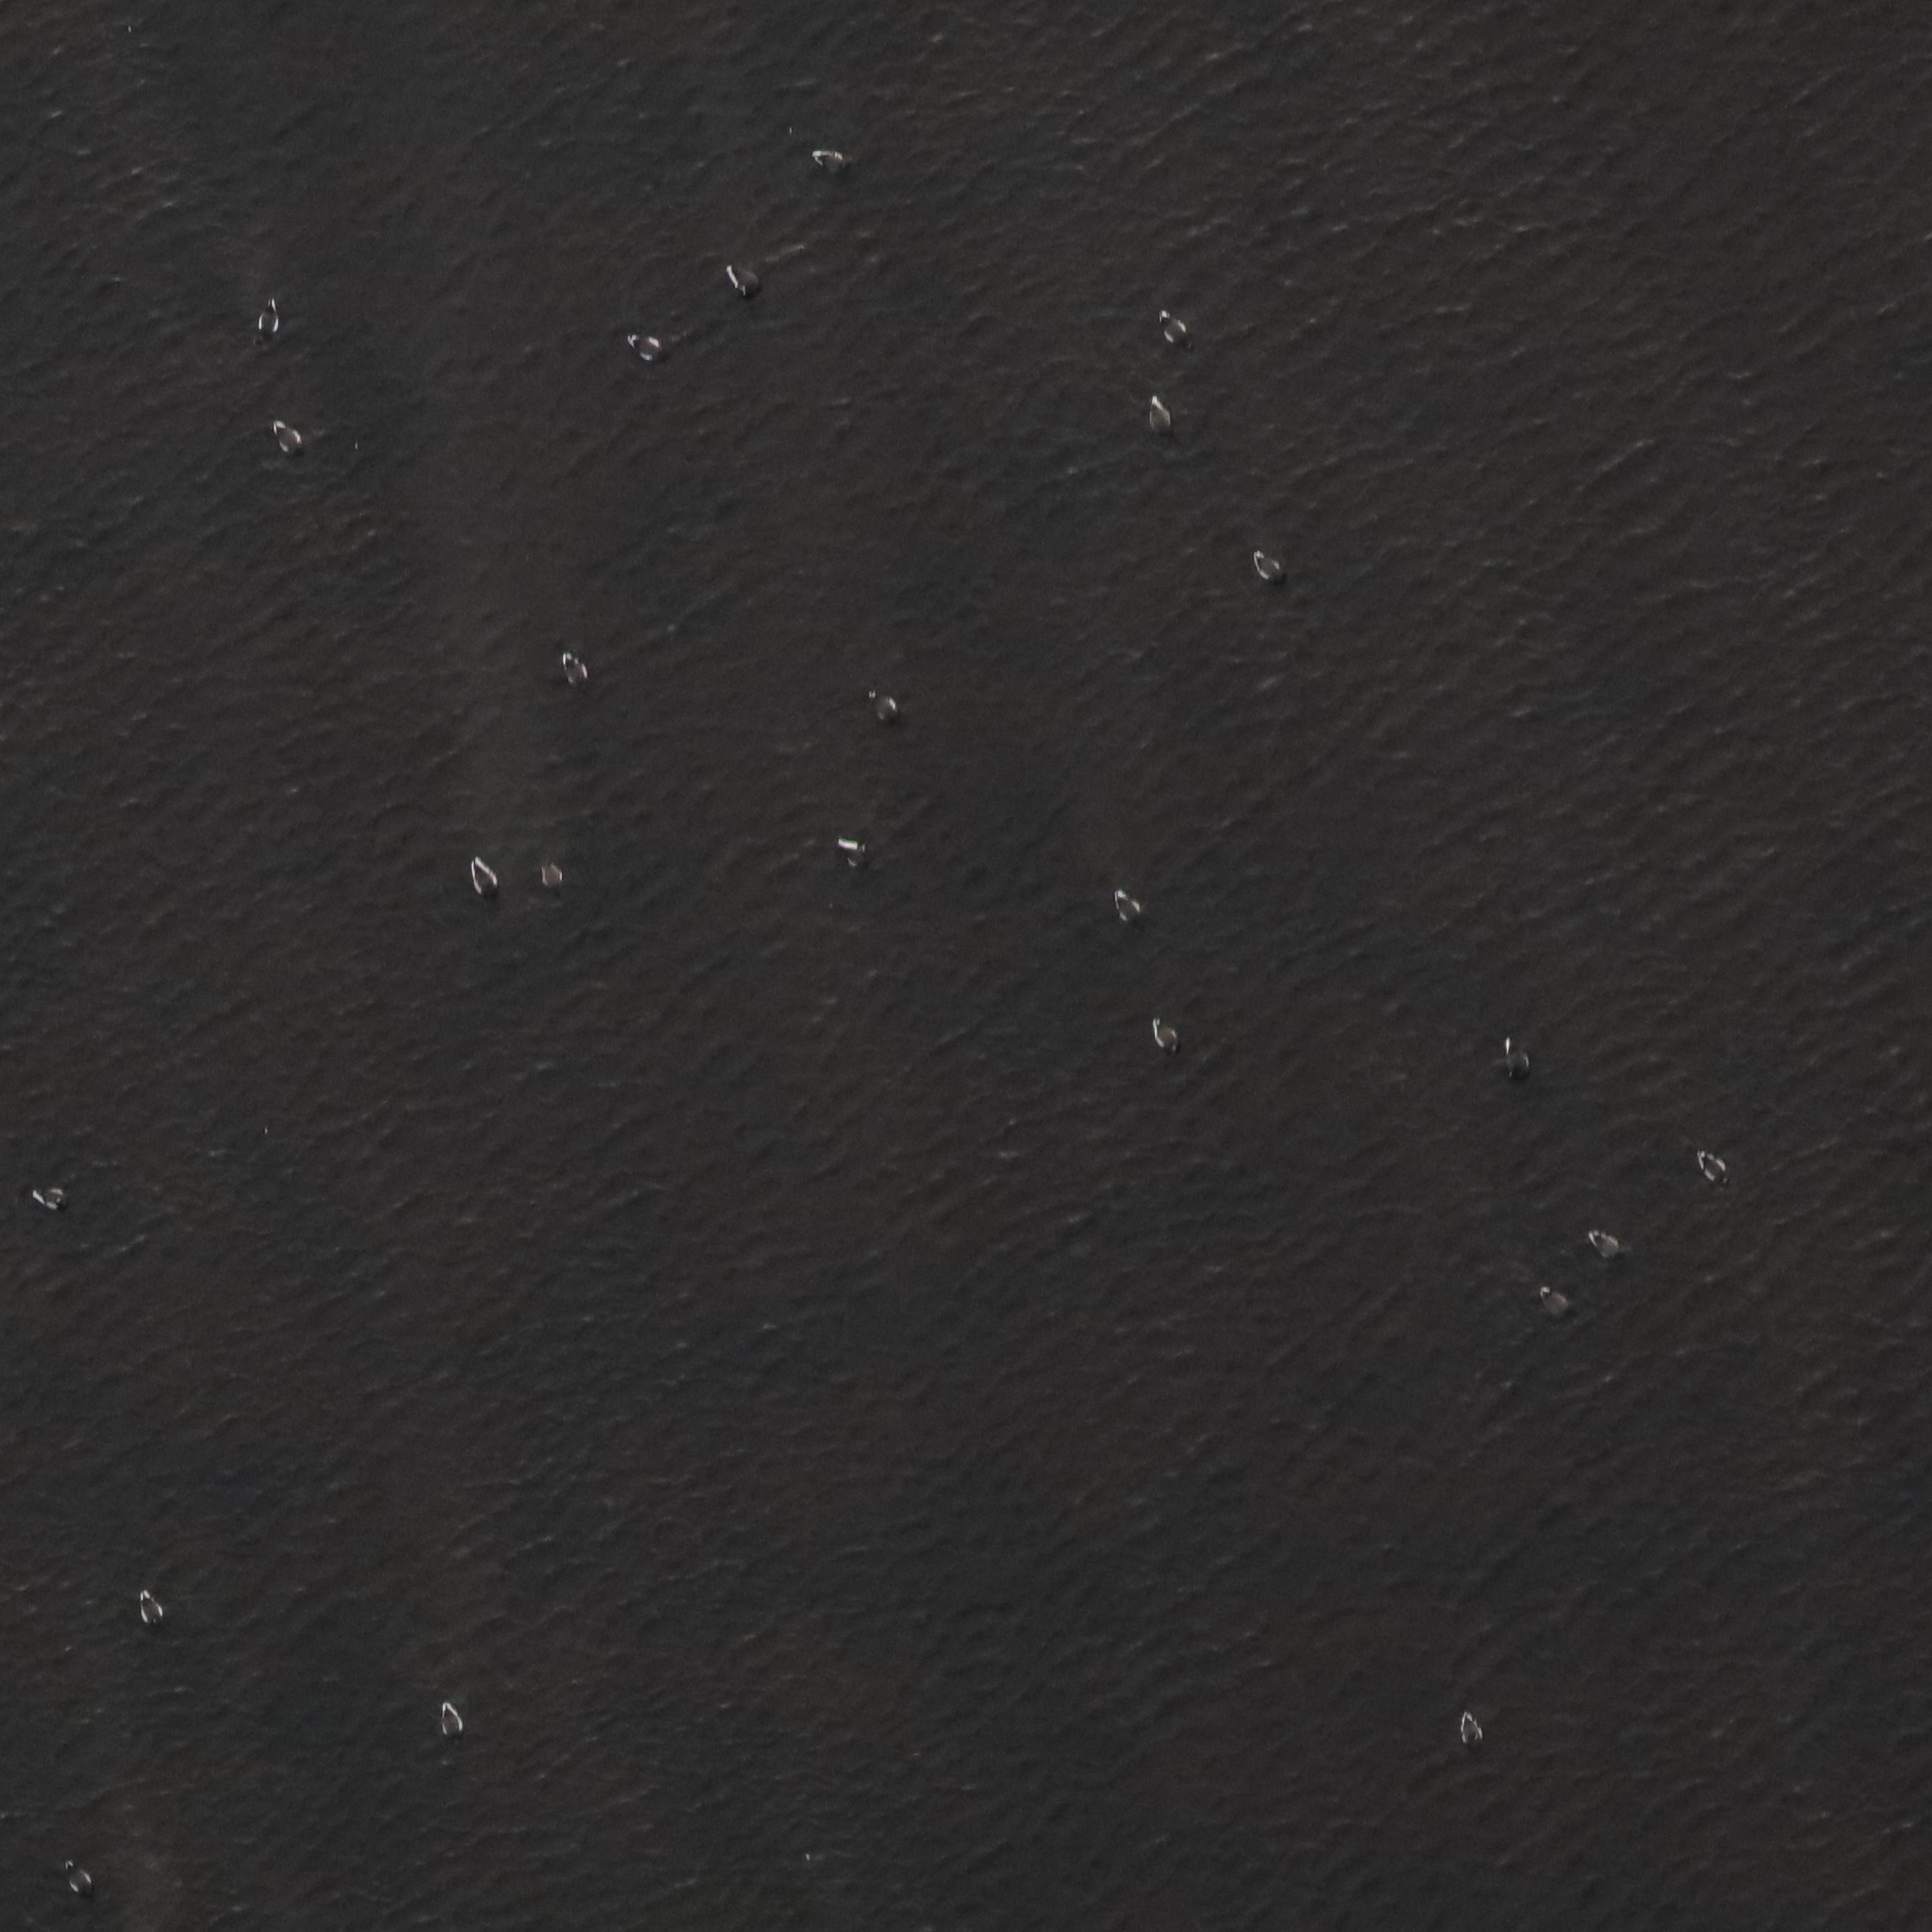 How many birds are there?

24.